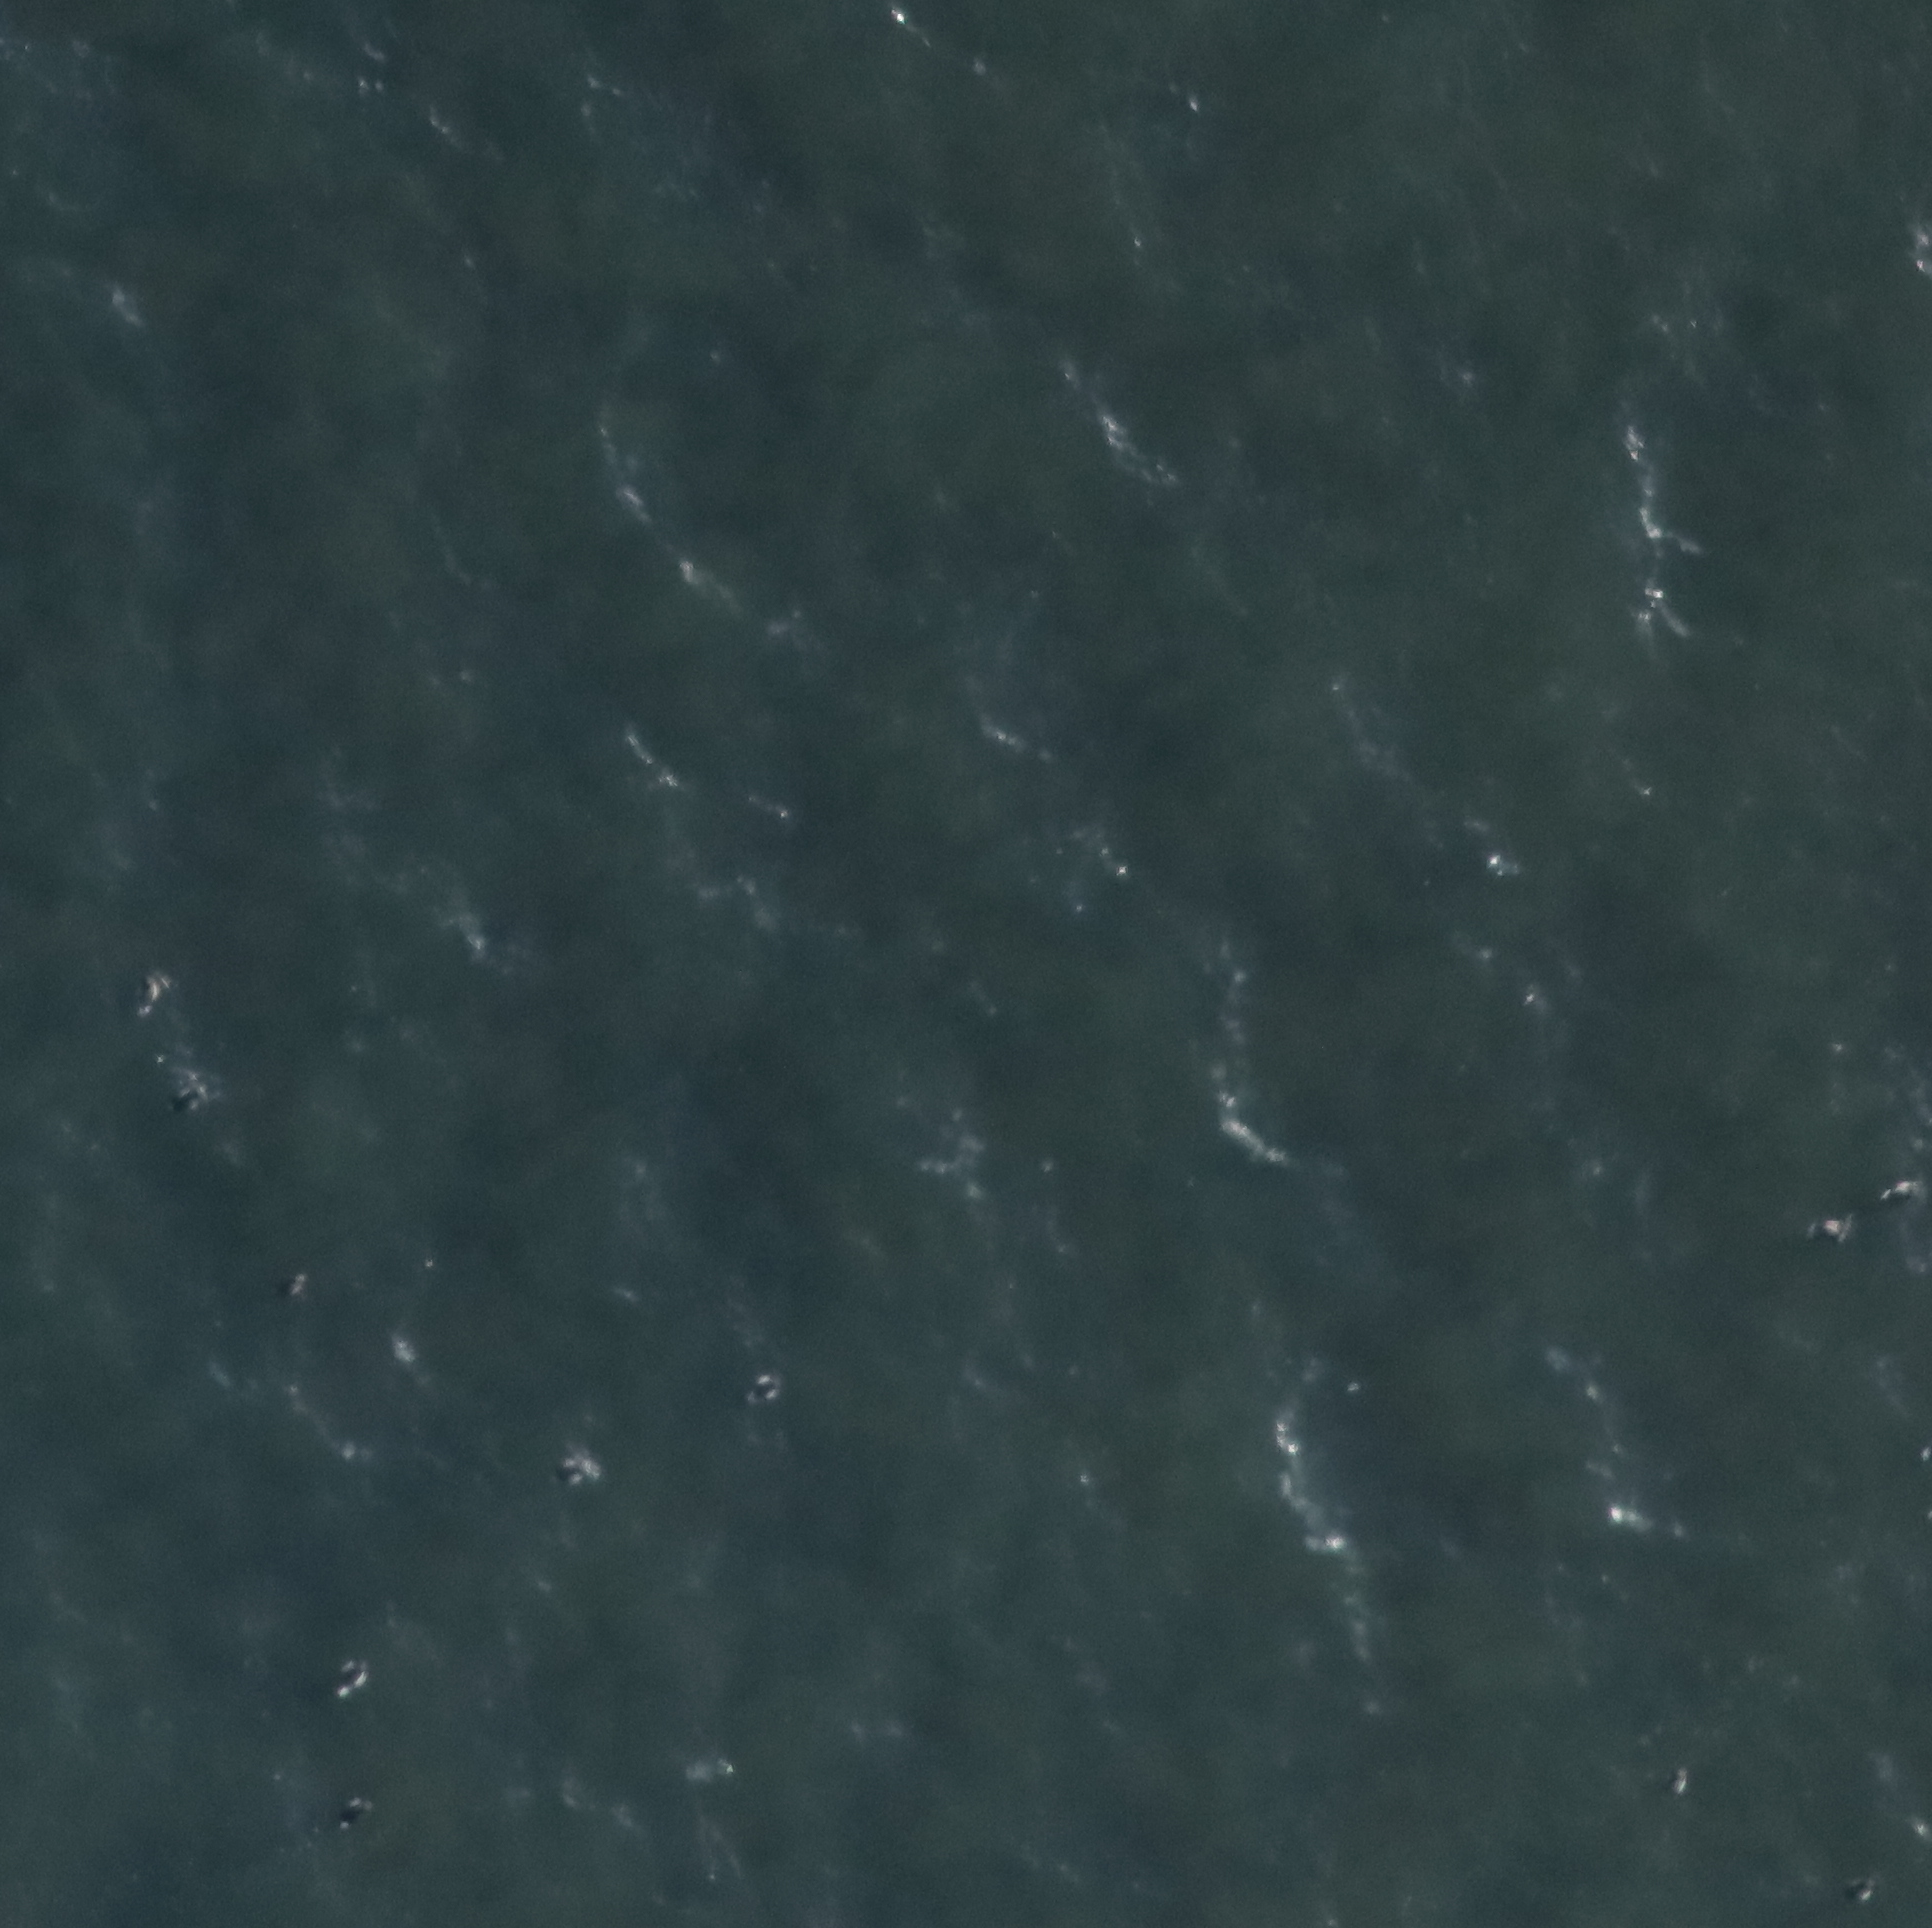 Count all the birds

11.